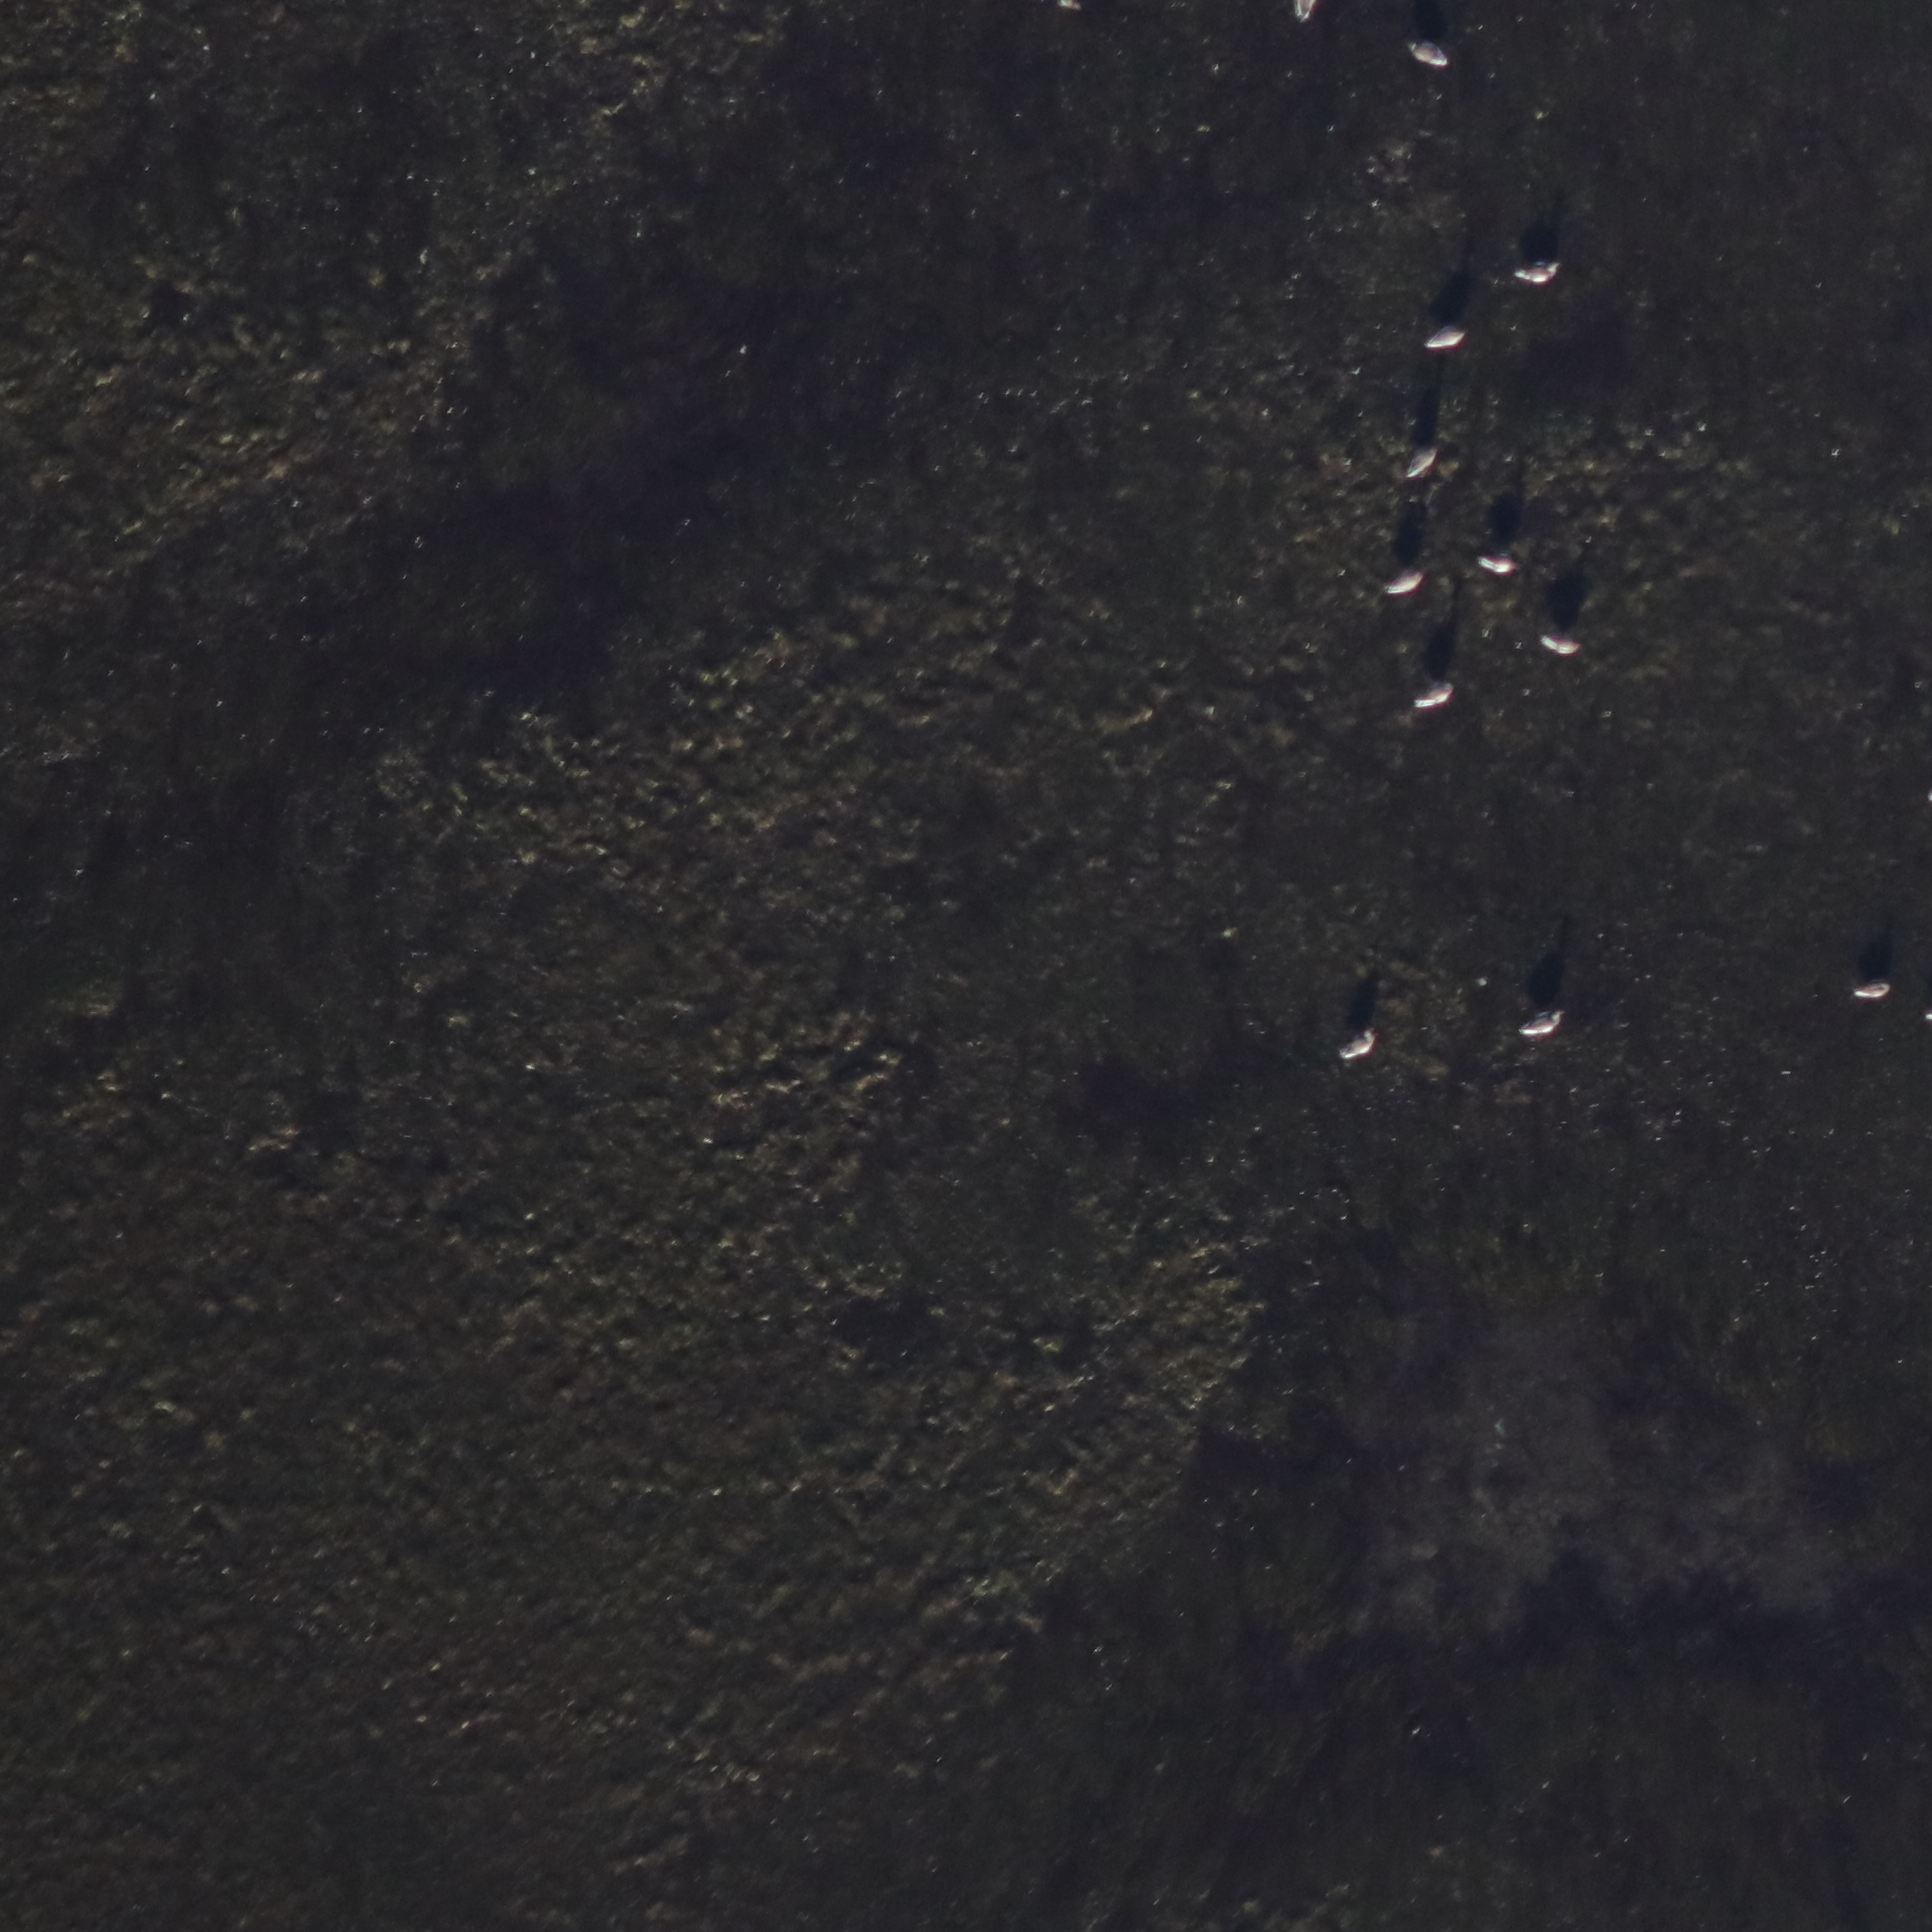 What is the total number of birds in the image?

11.